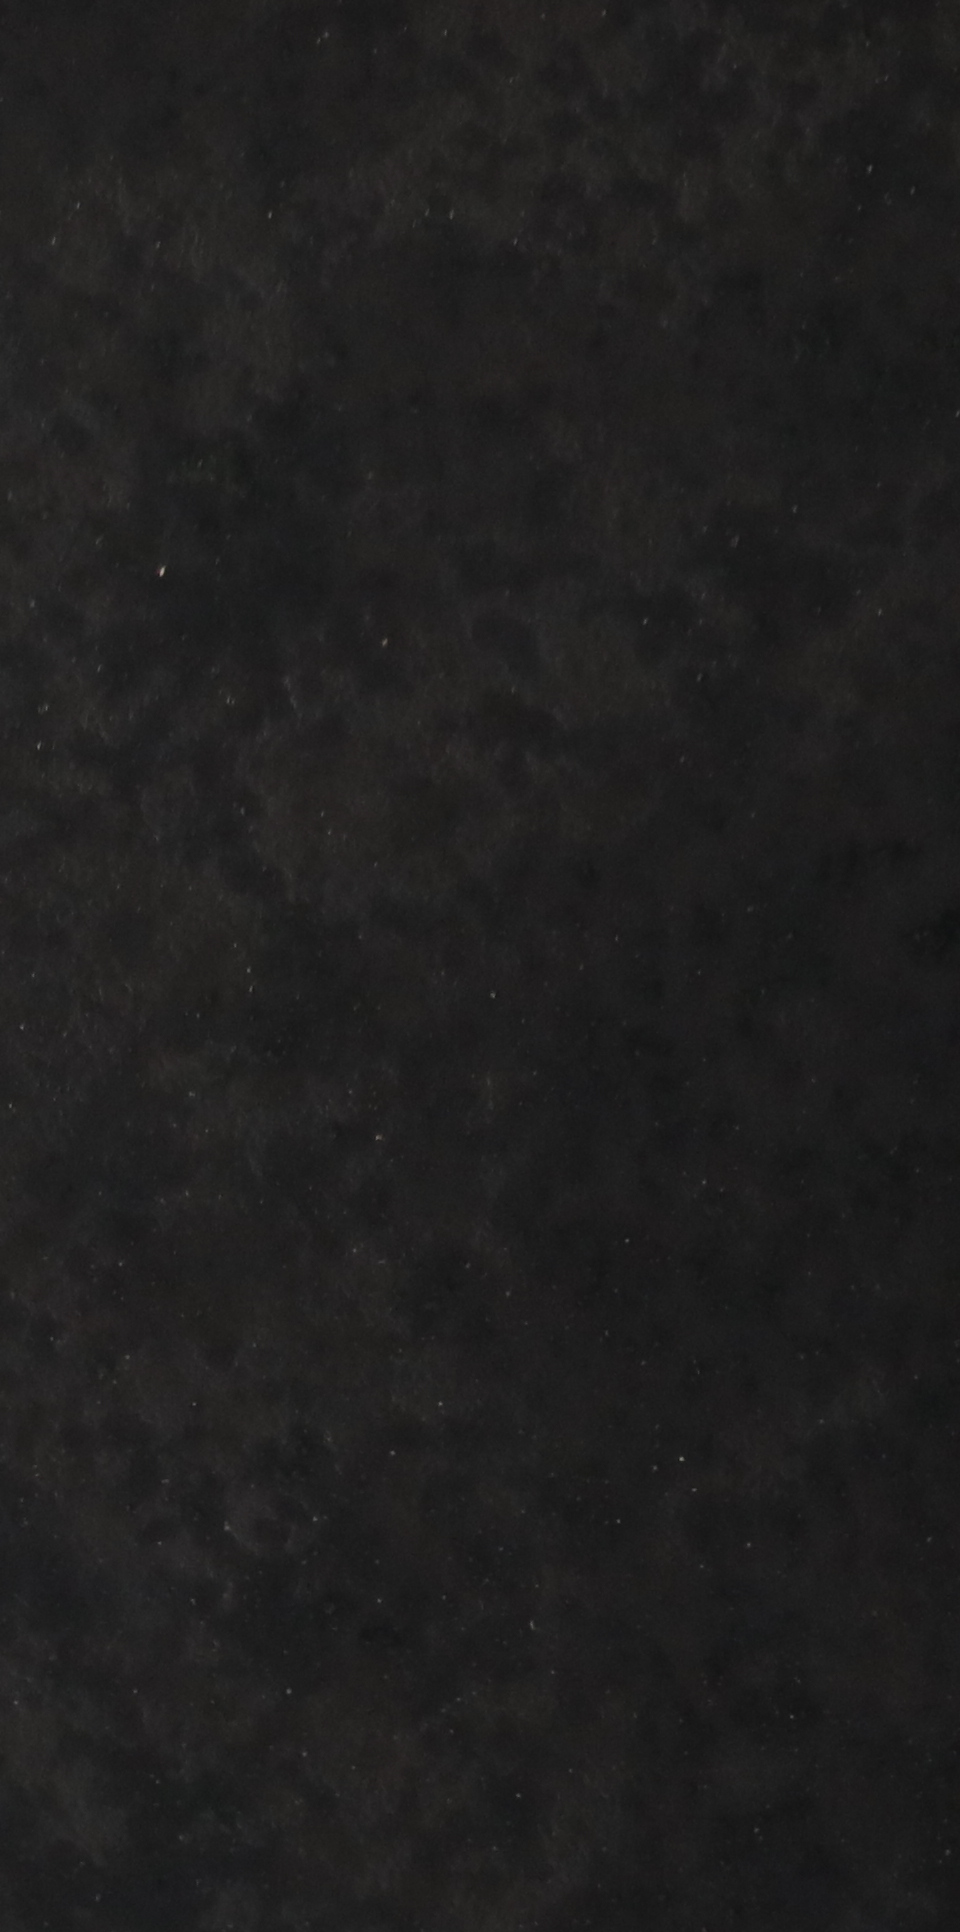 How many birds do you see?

0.